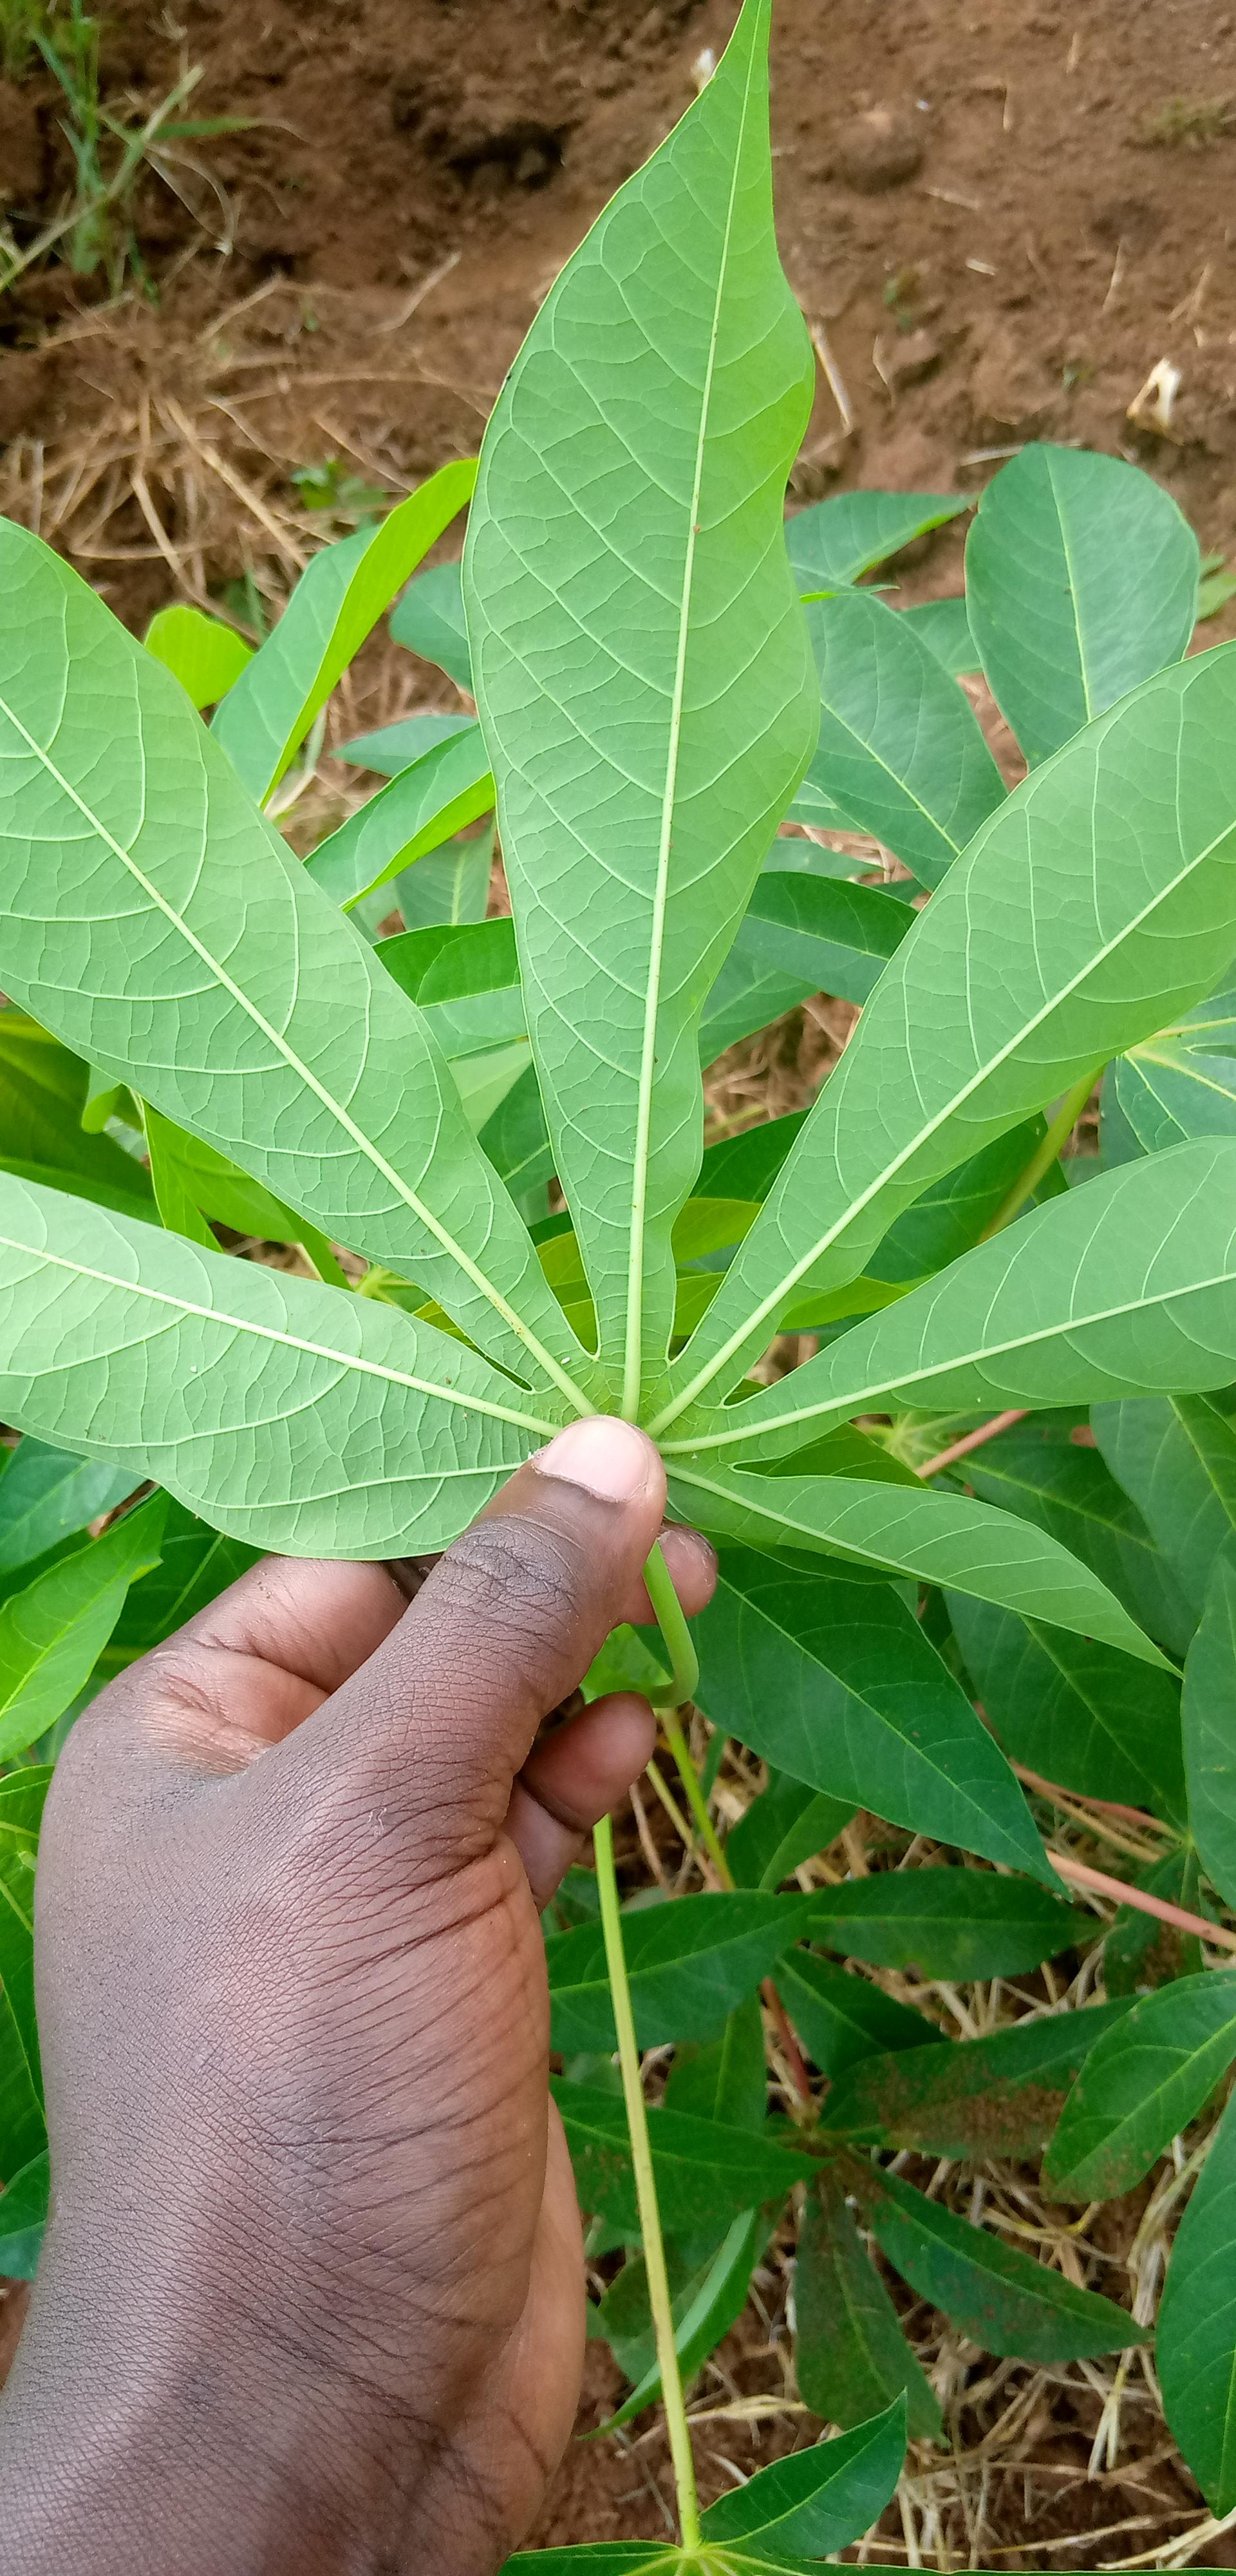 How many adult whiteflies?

2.